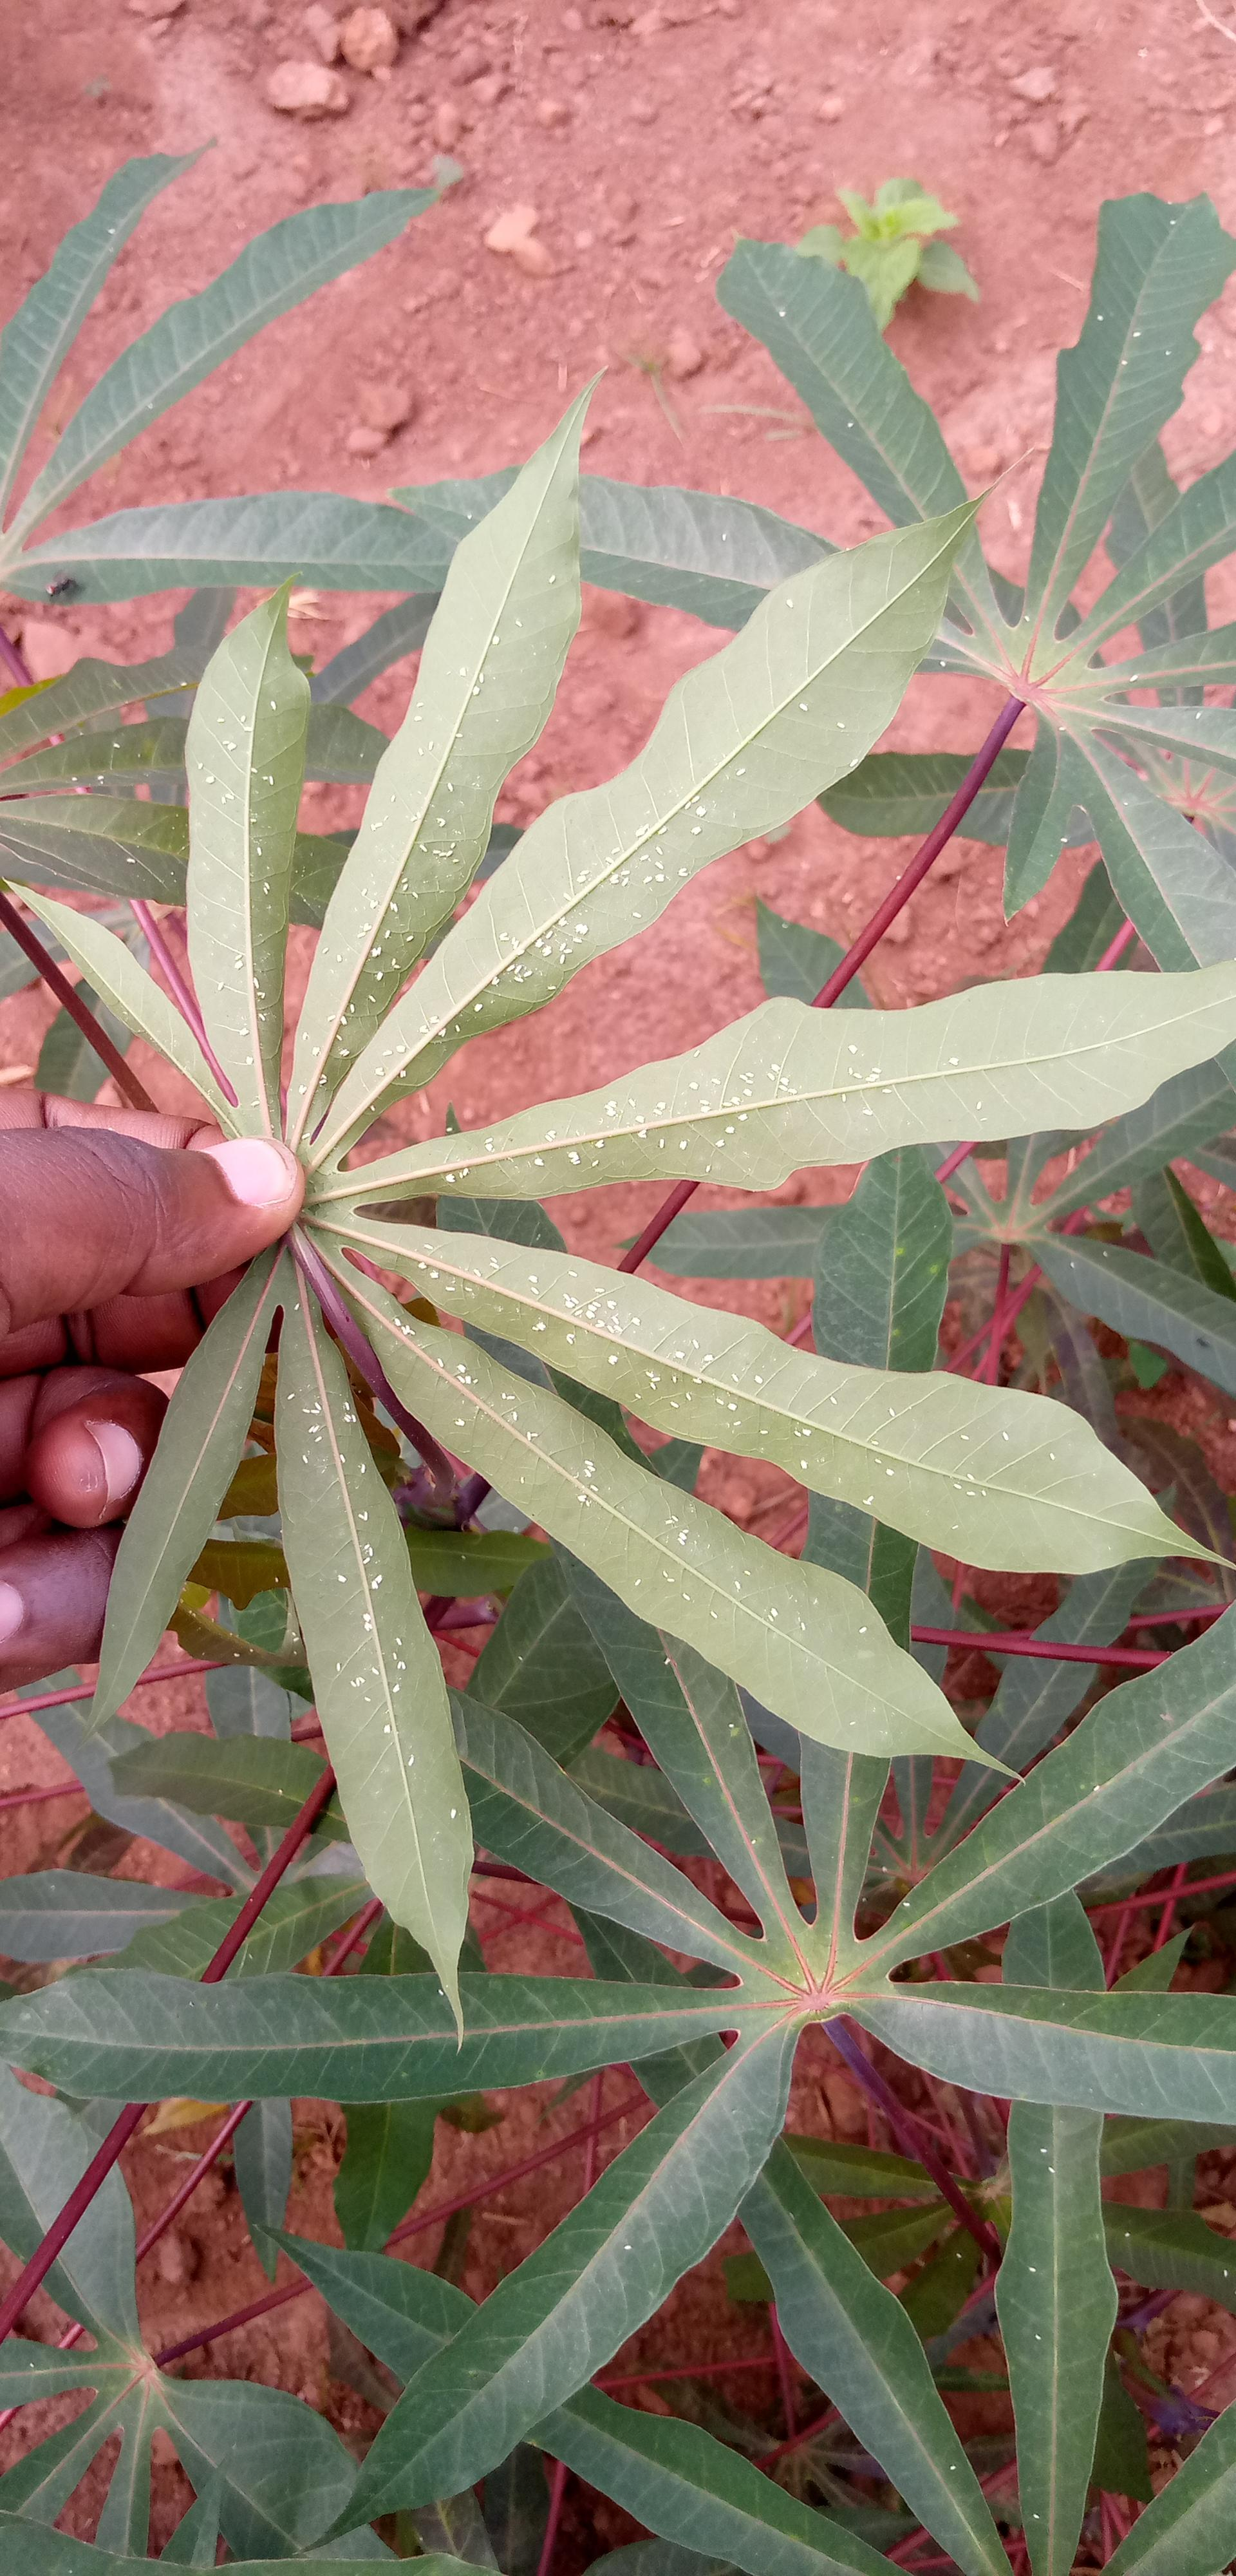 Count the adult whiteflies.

267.